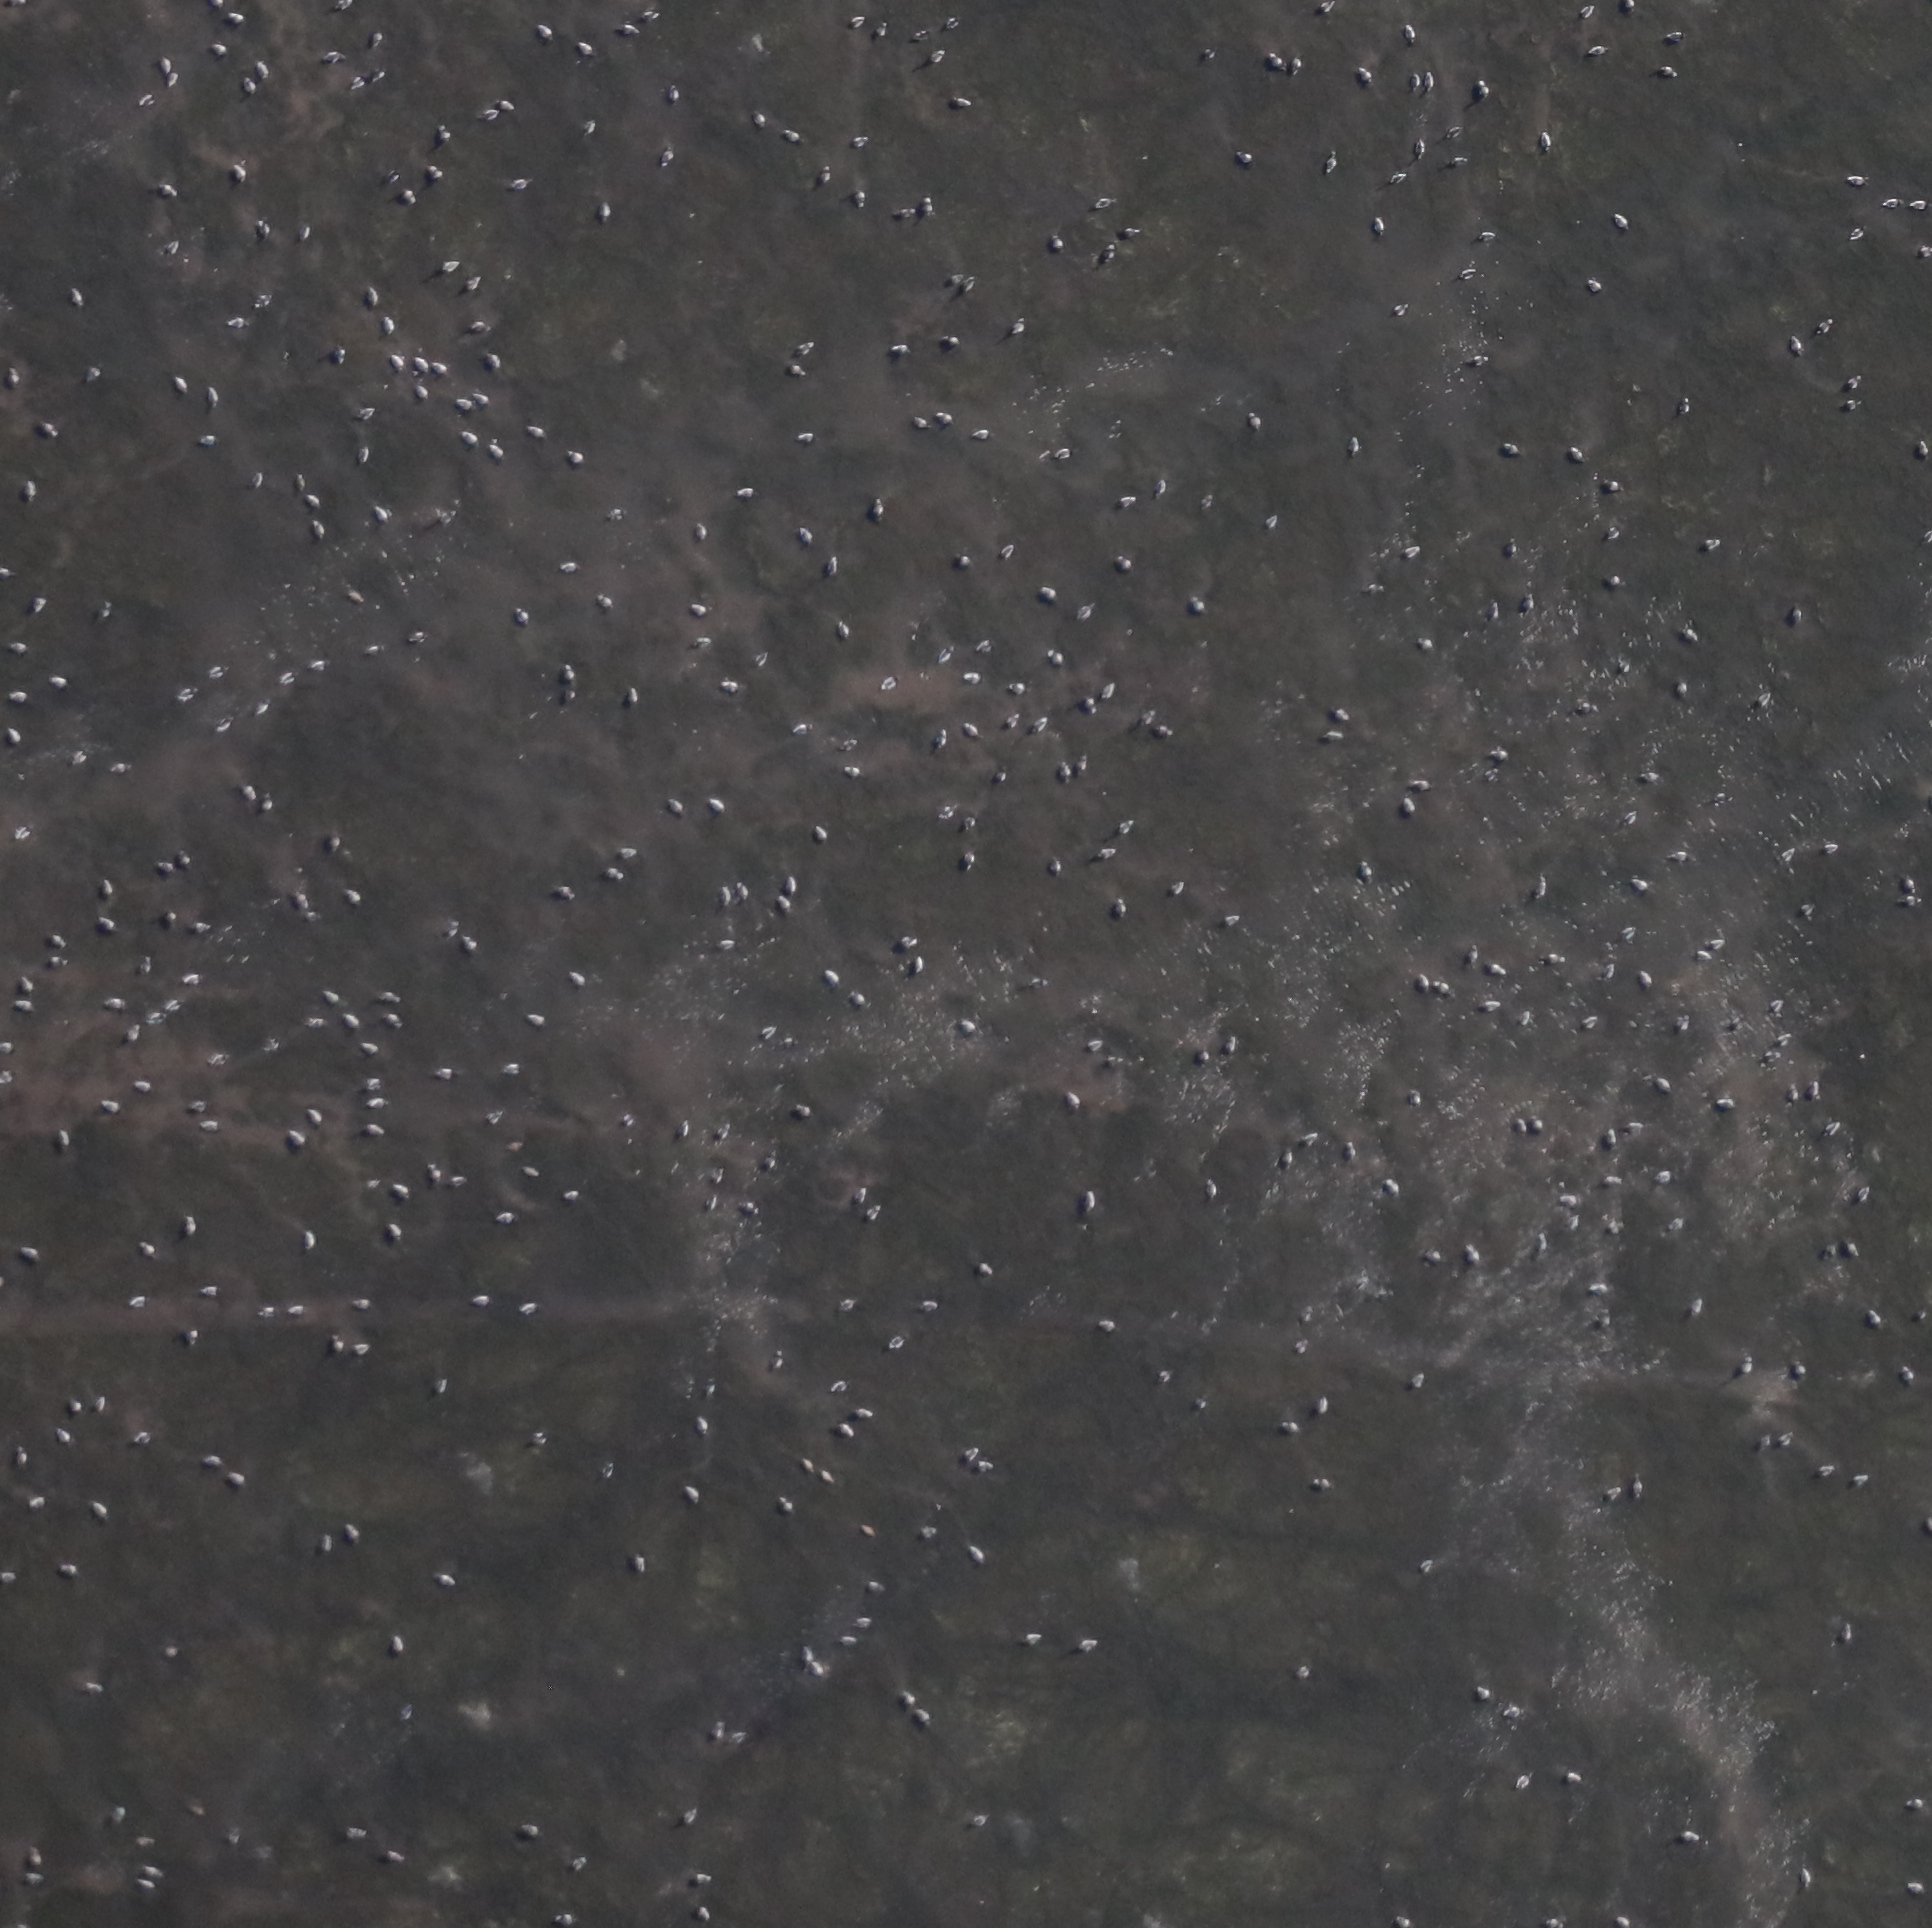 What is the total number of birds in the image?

505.